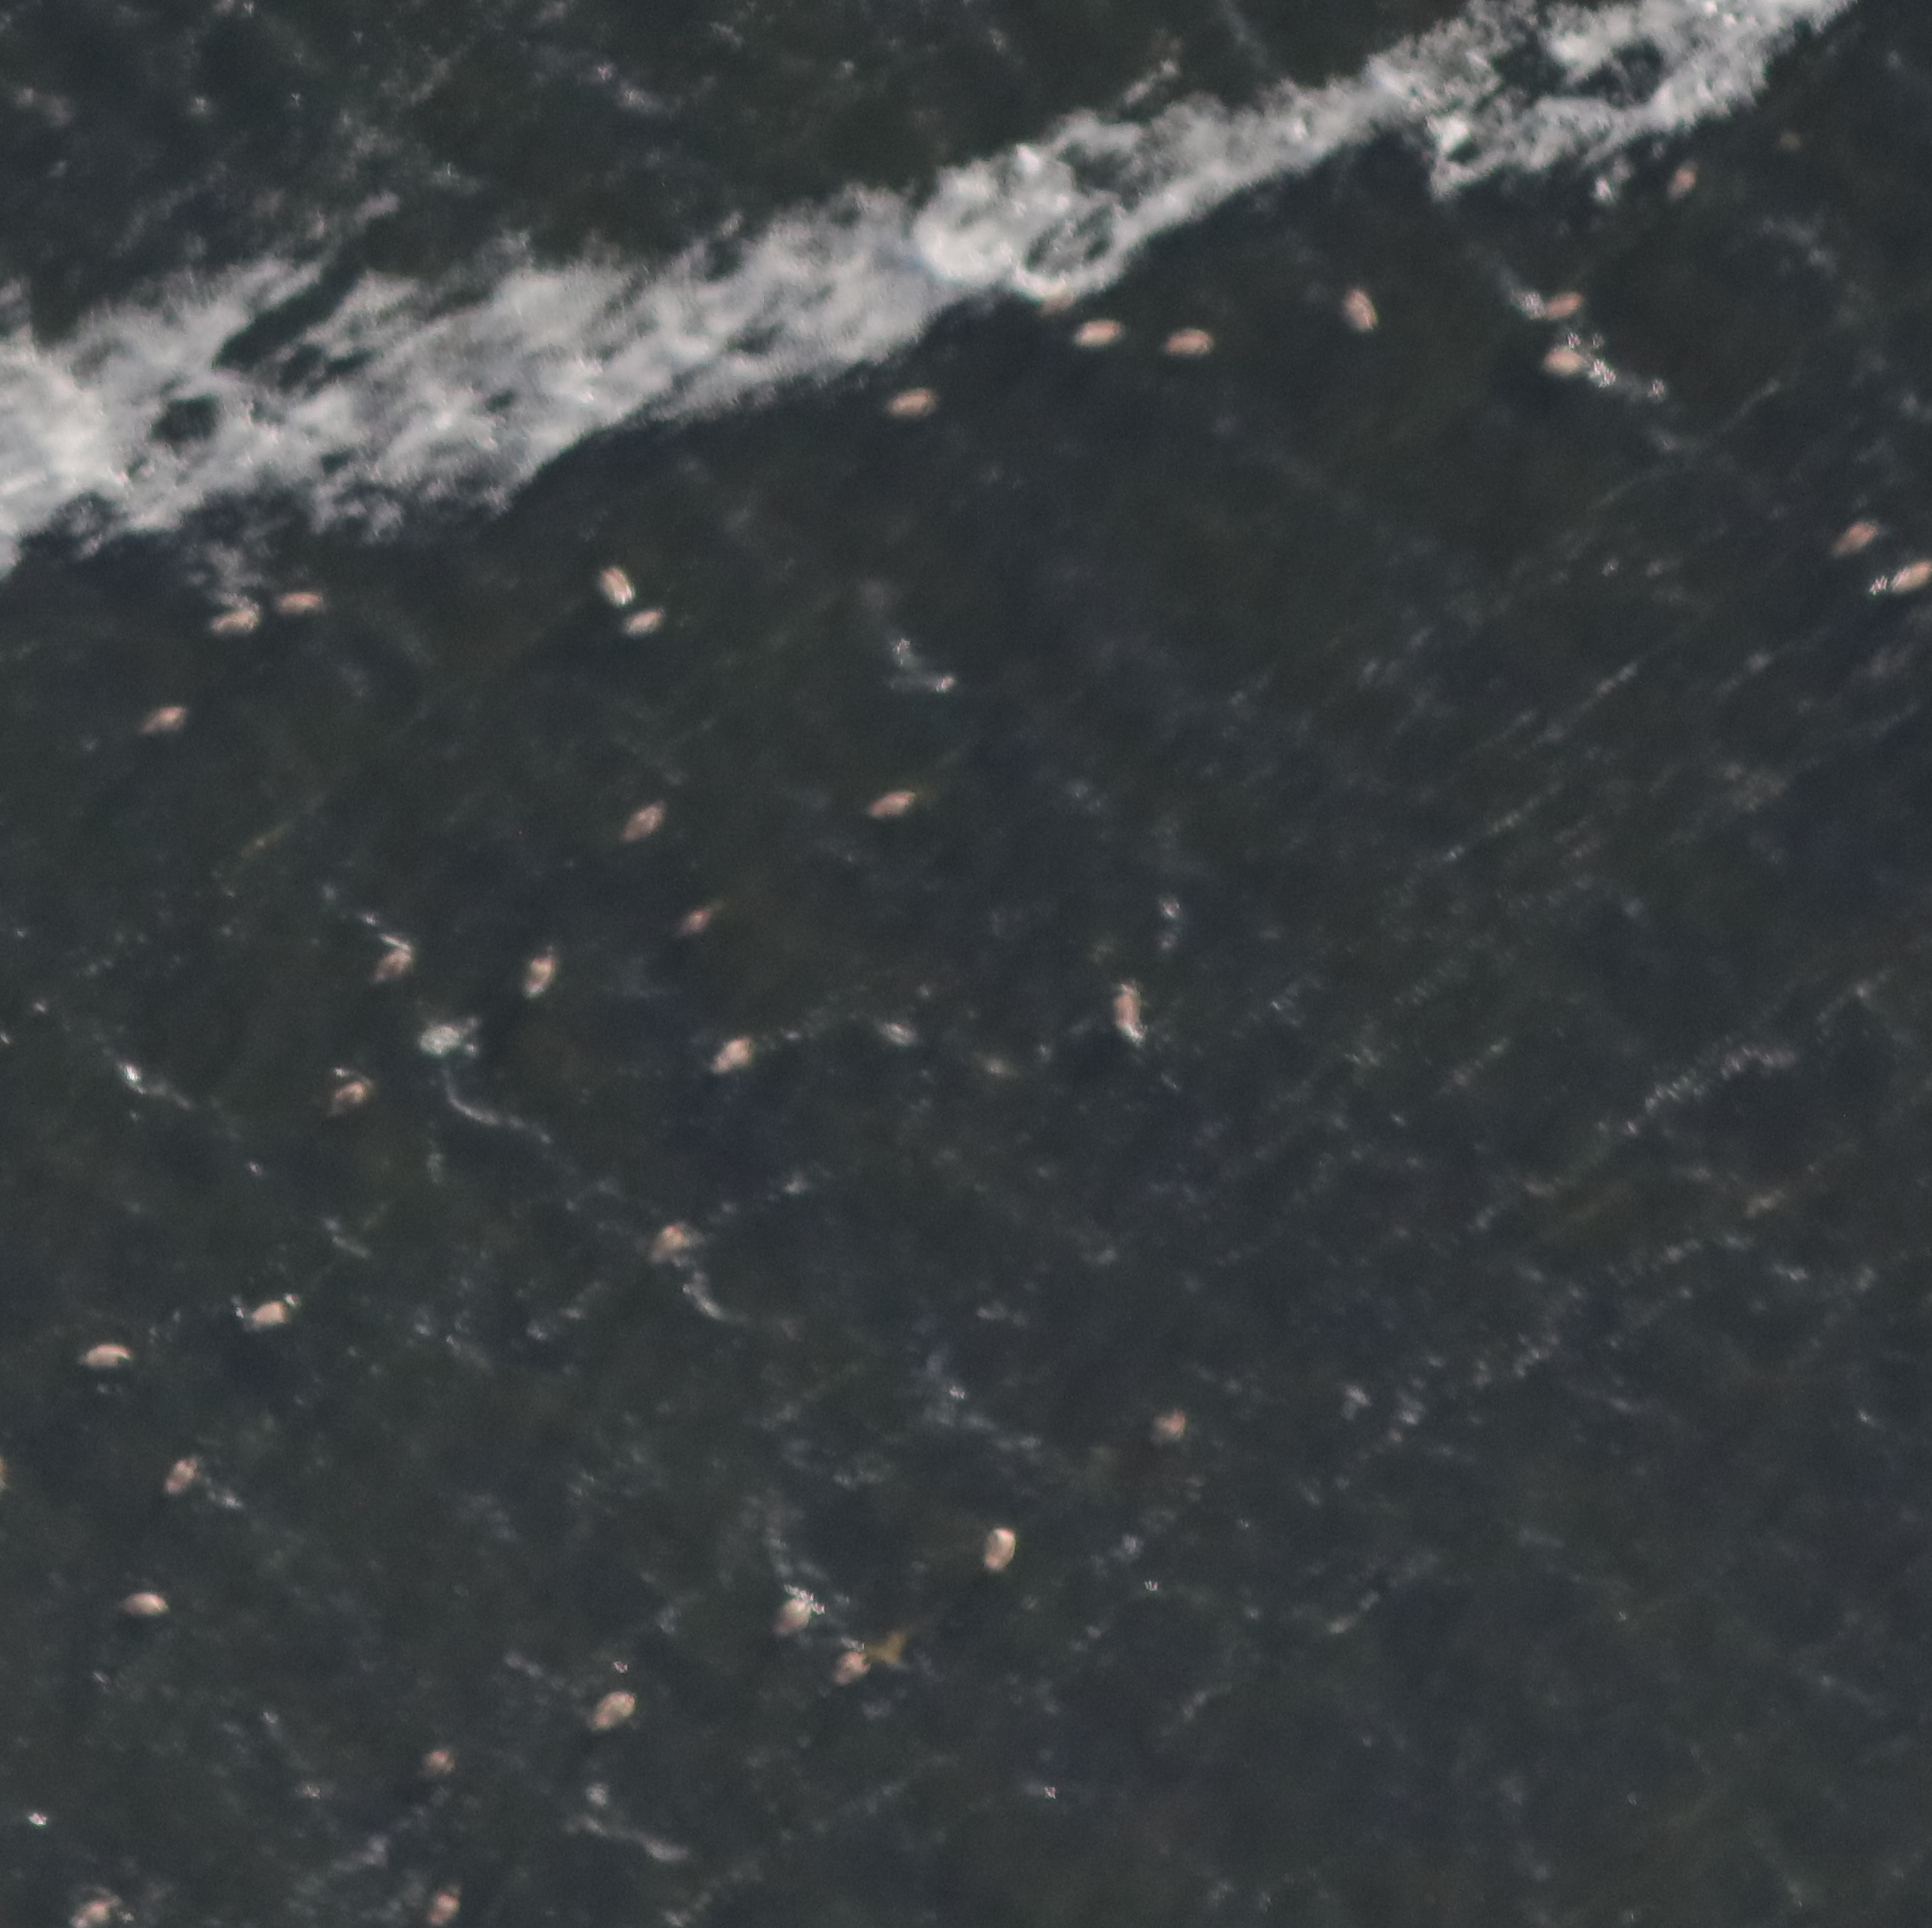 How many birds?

36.